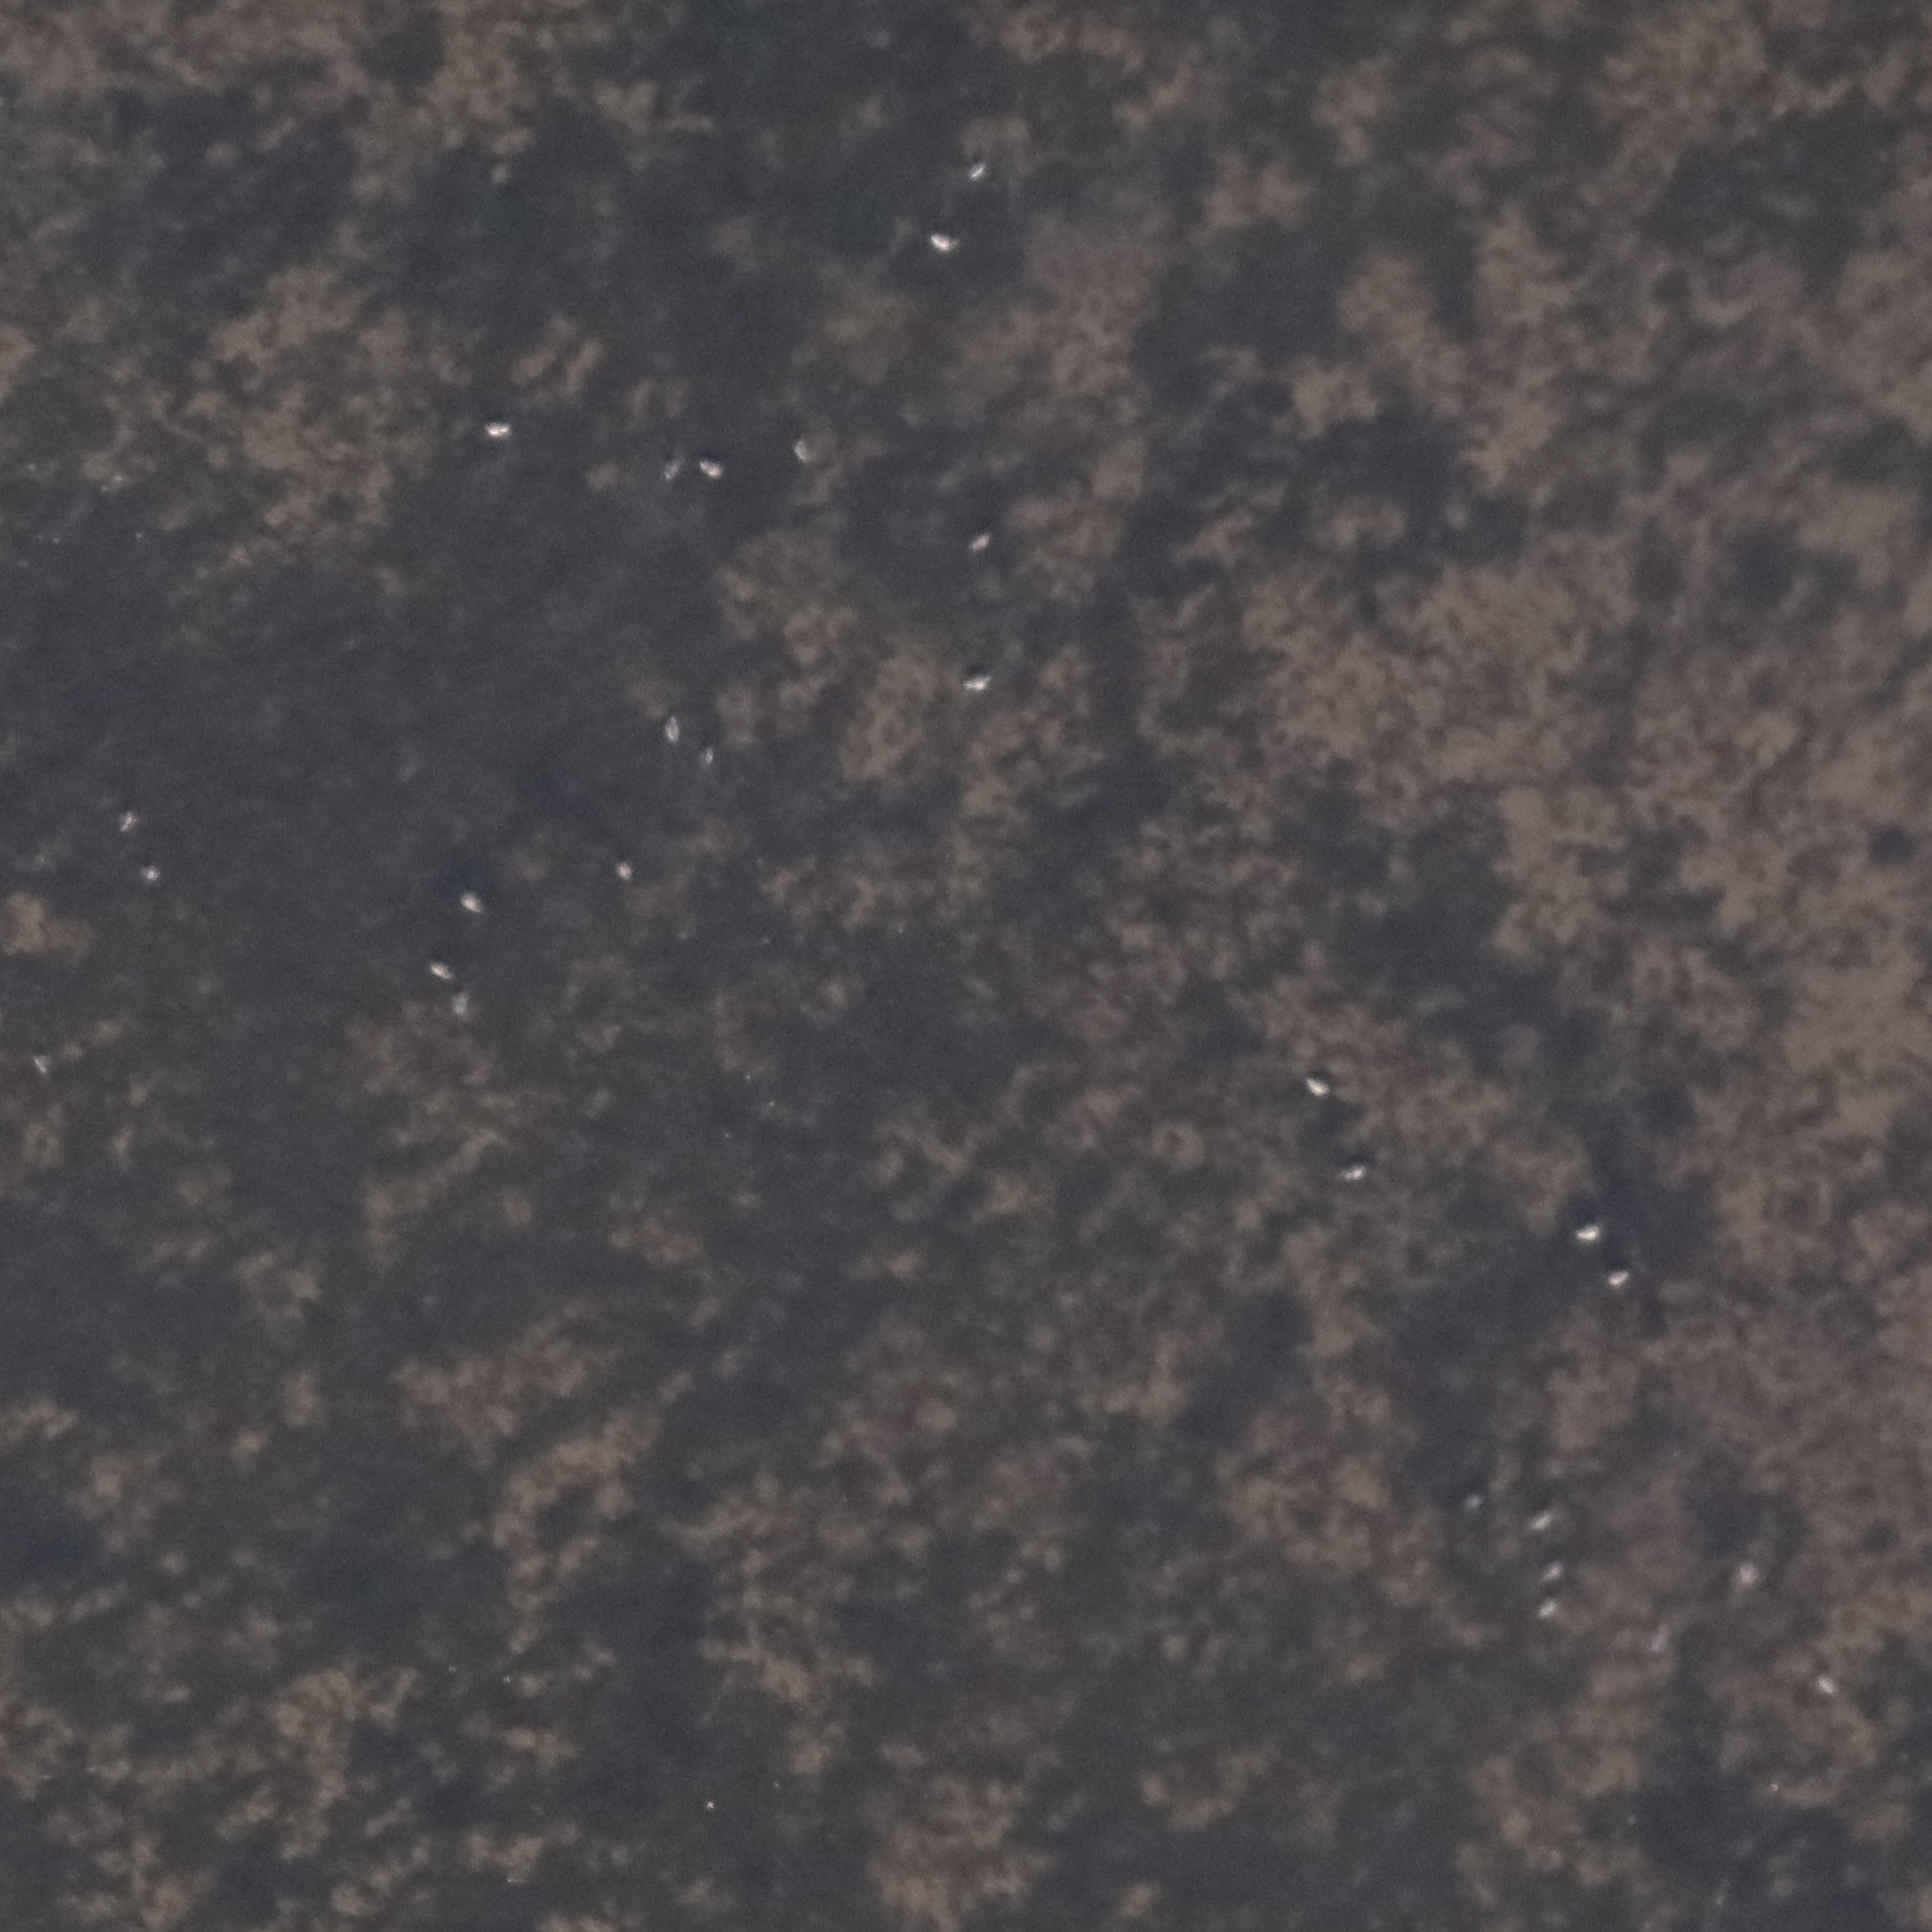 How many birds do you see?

26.